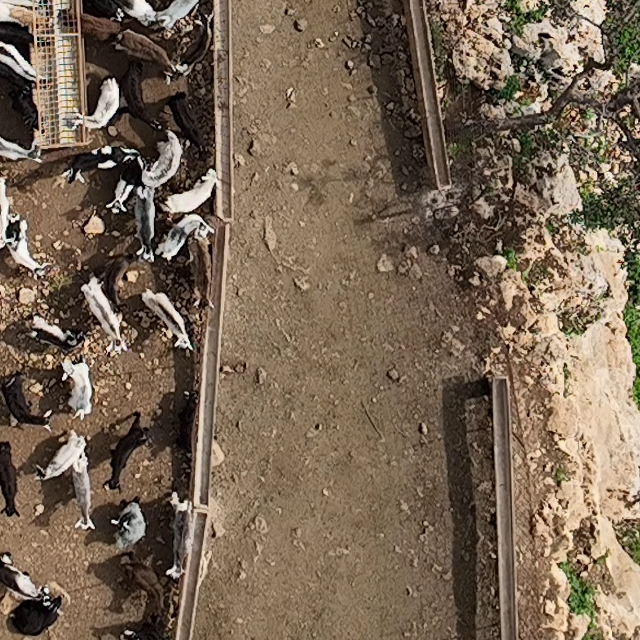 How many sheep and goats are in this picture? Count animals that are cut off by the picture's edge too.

40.